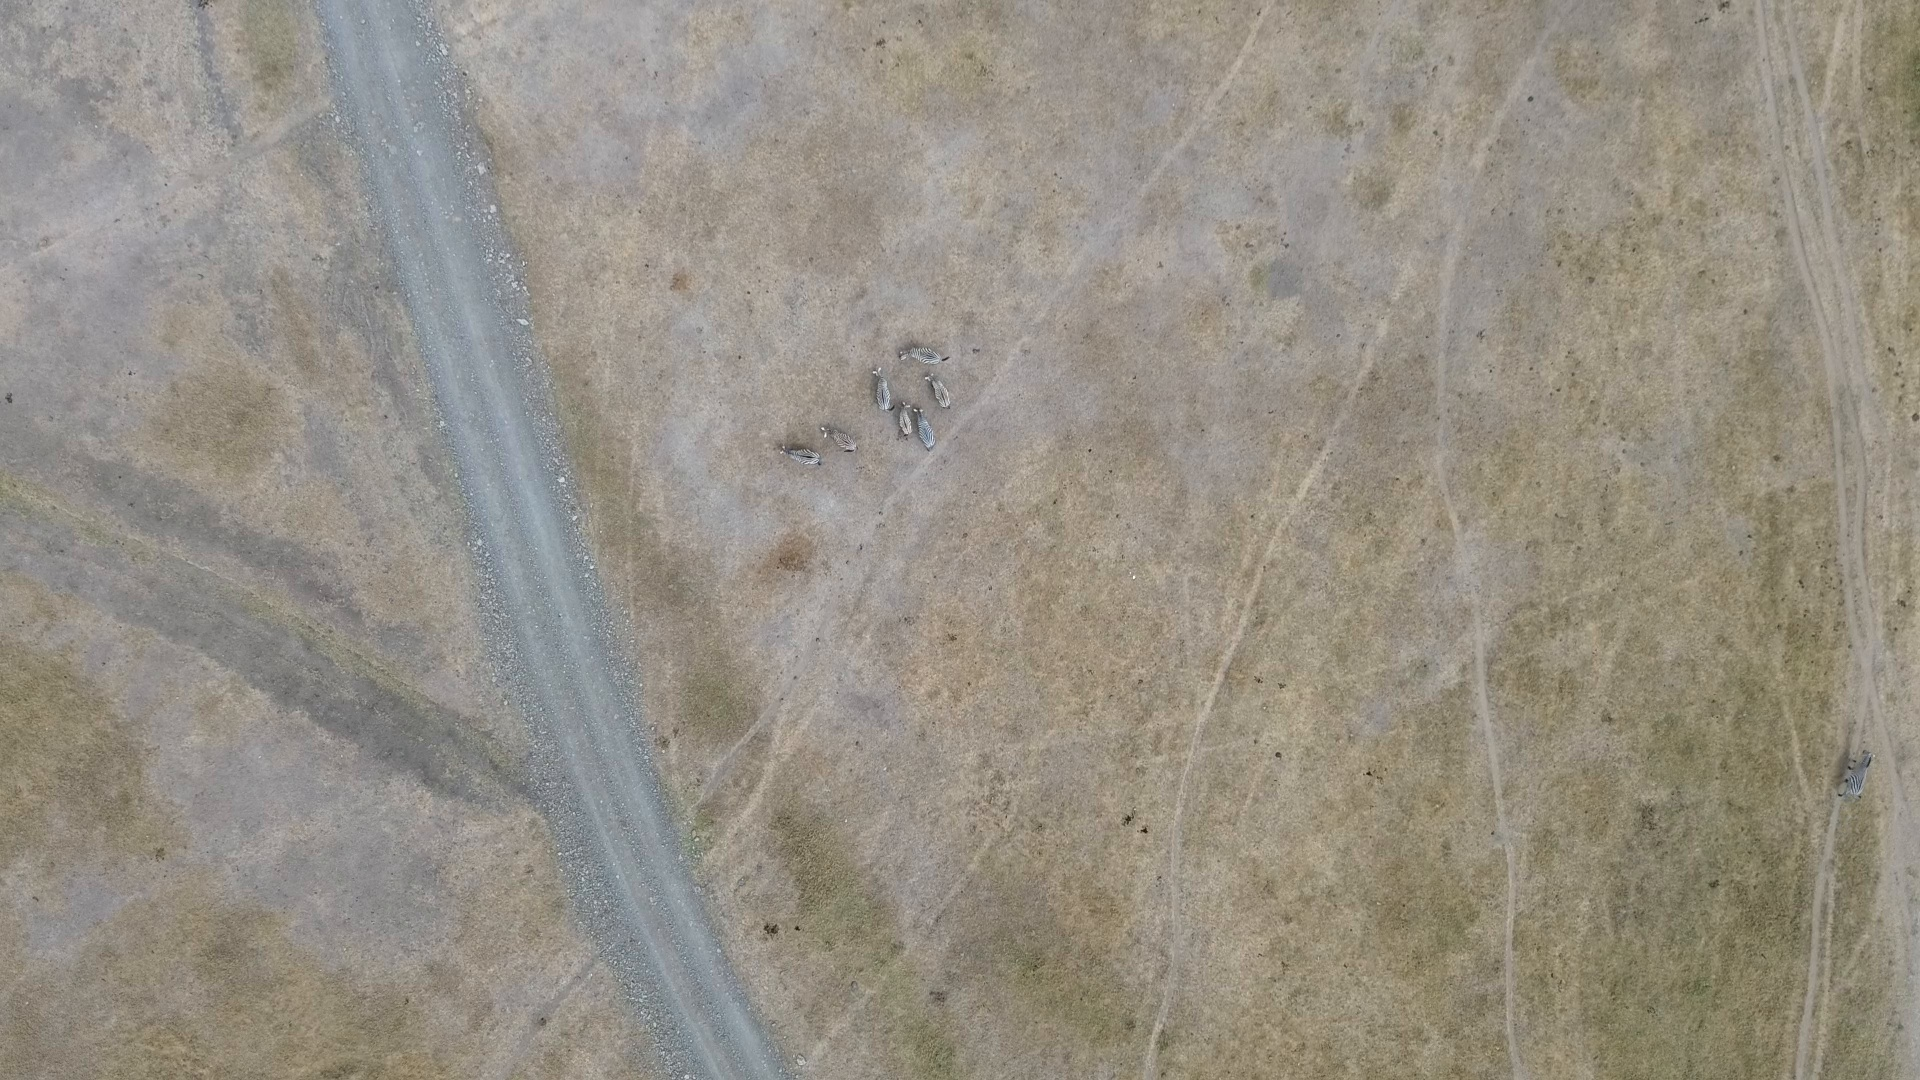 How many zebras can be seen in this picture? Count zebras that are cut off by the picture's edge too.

8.